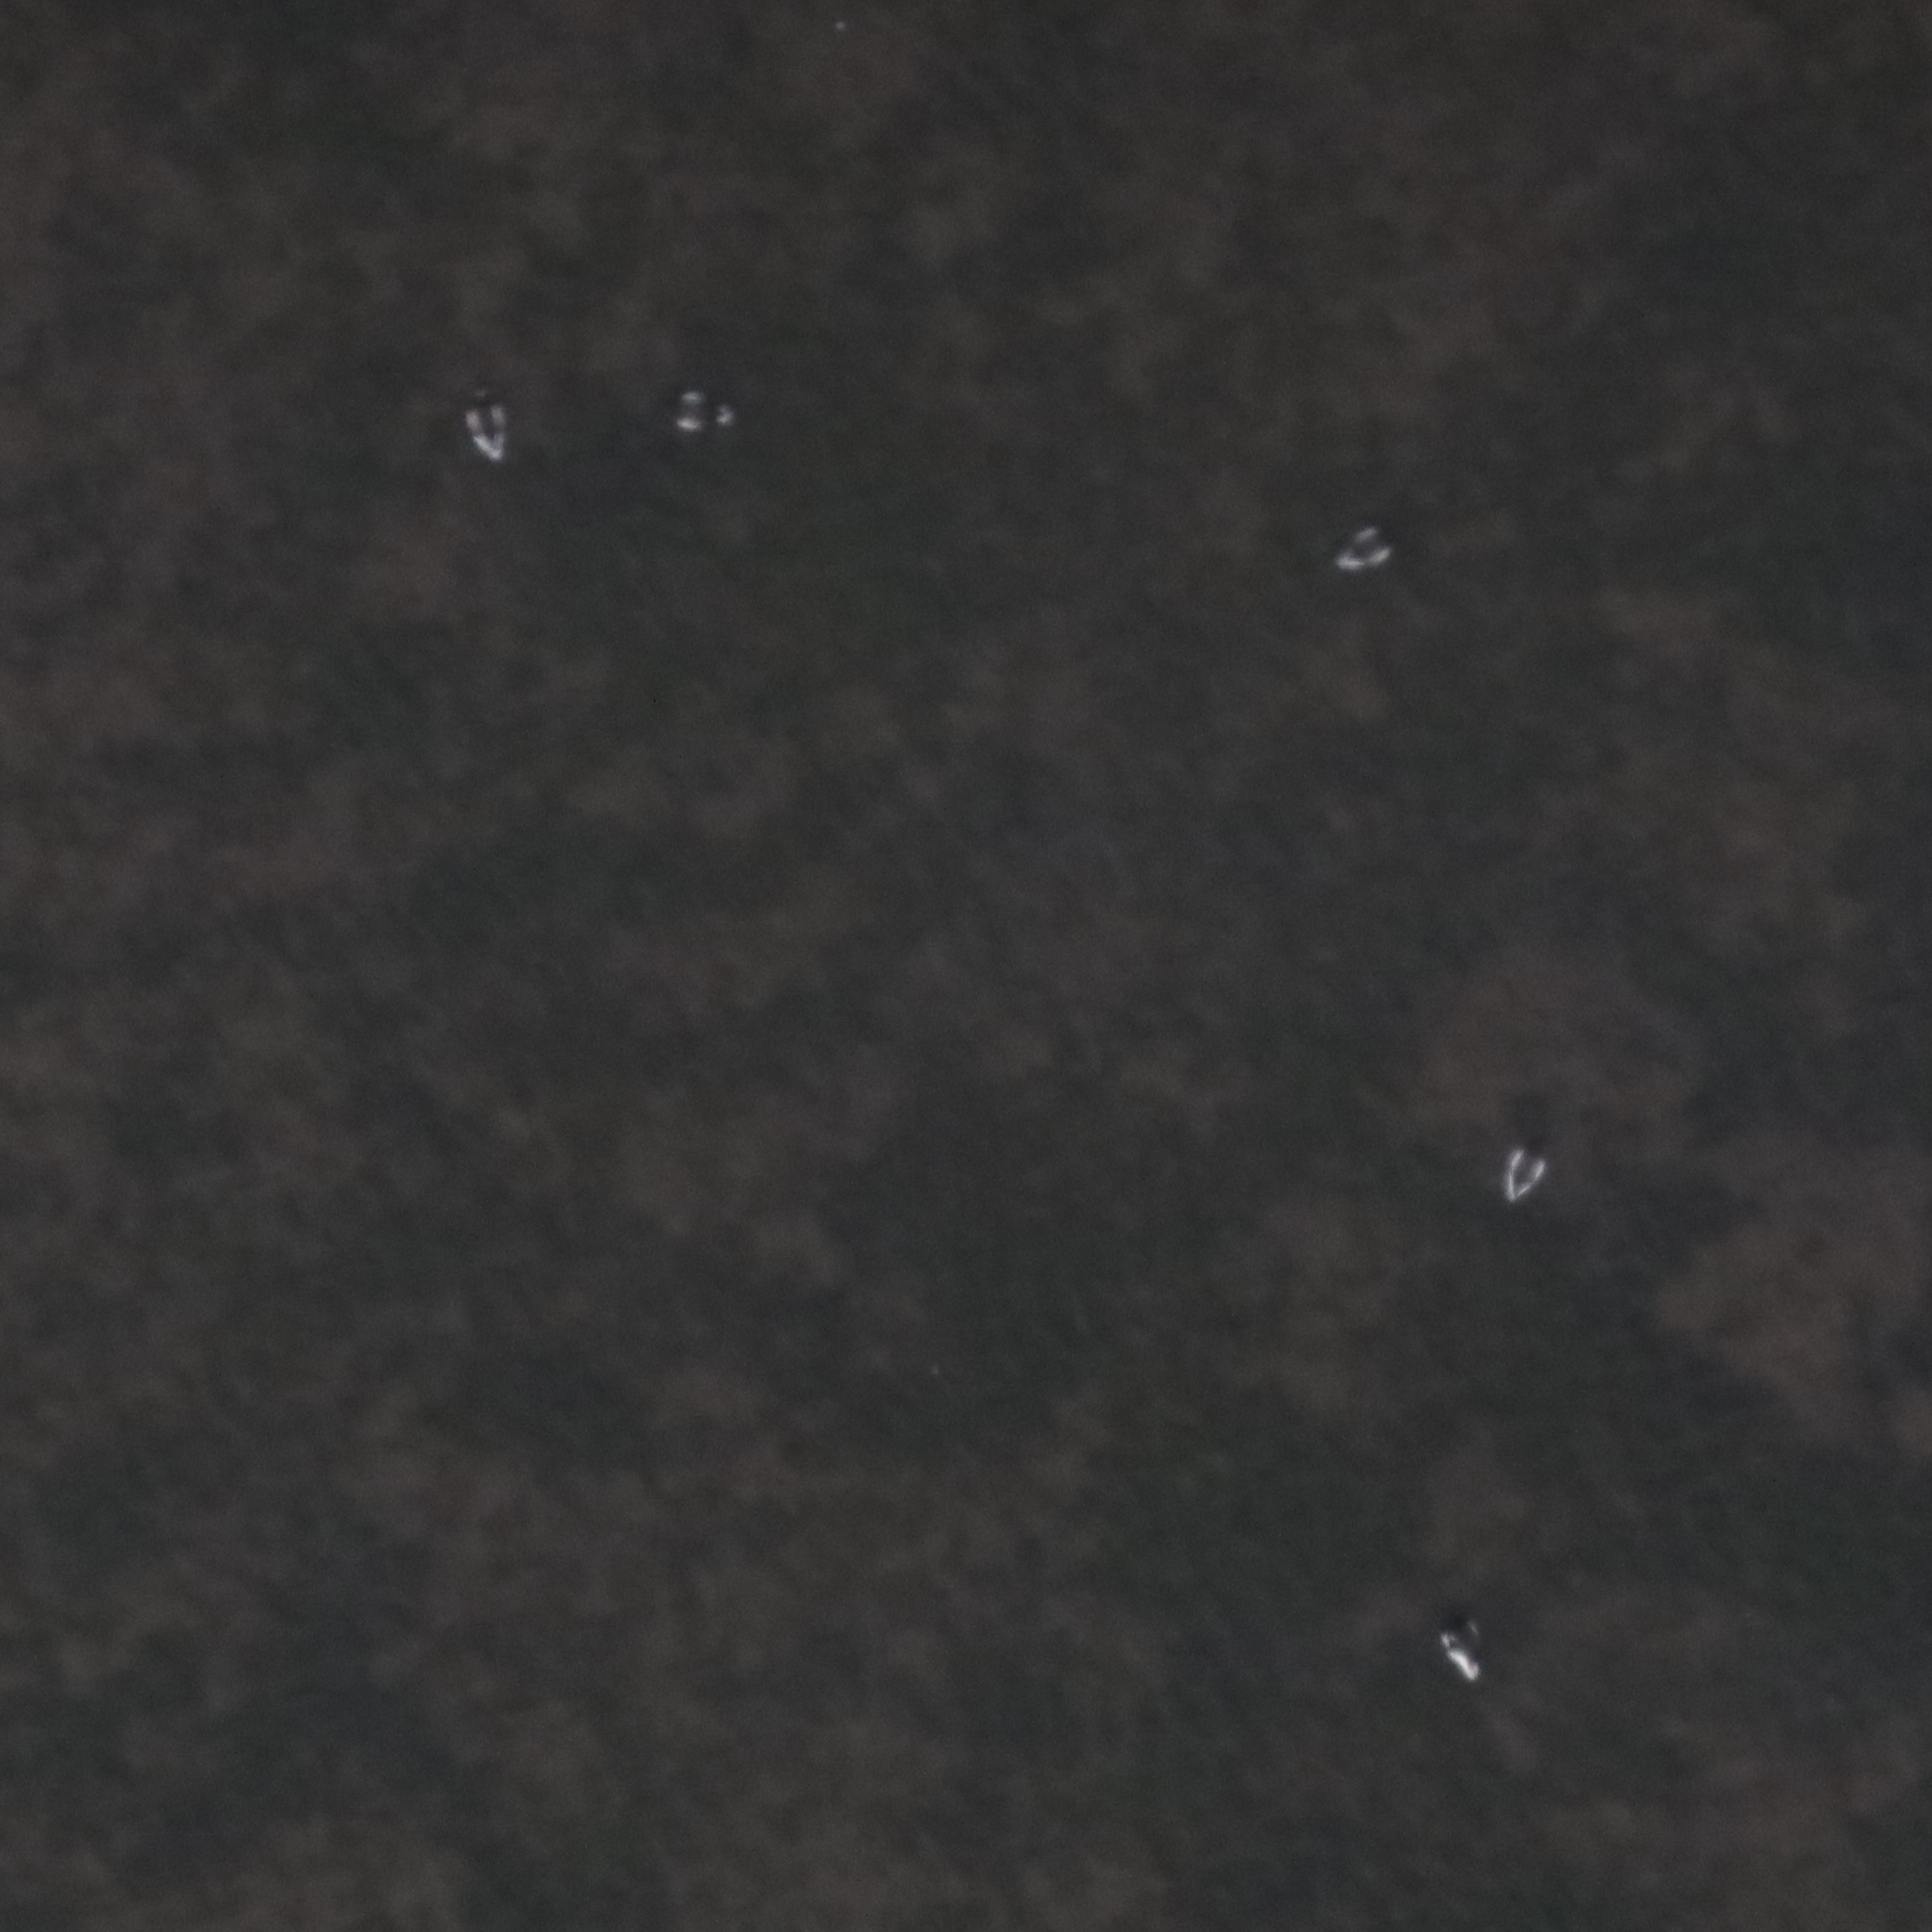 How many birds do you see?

5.